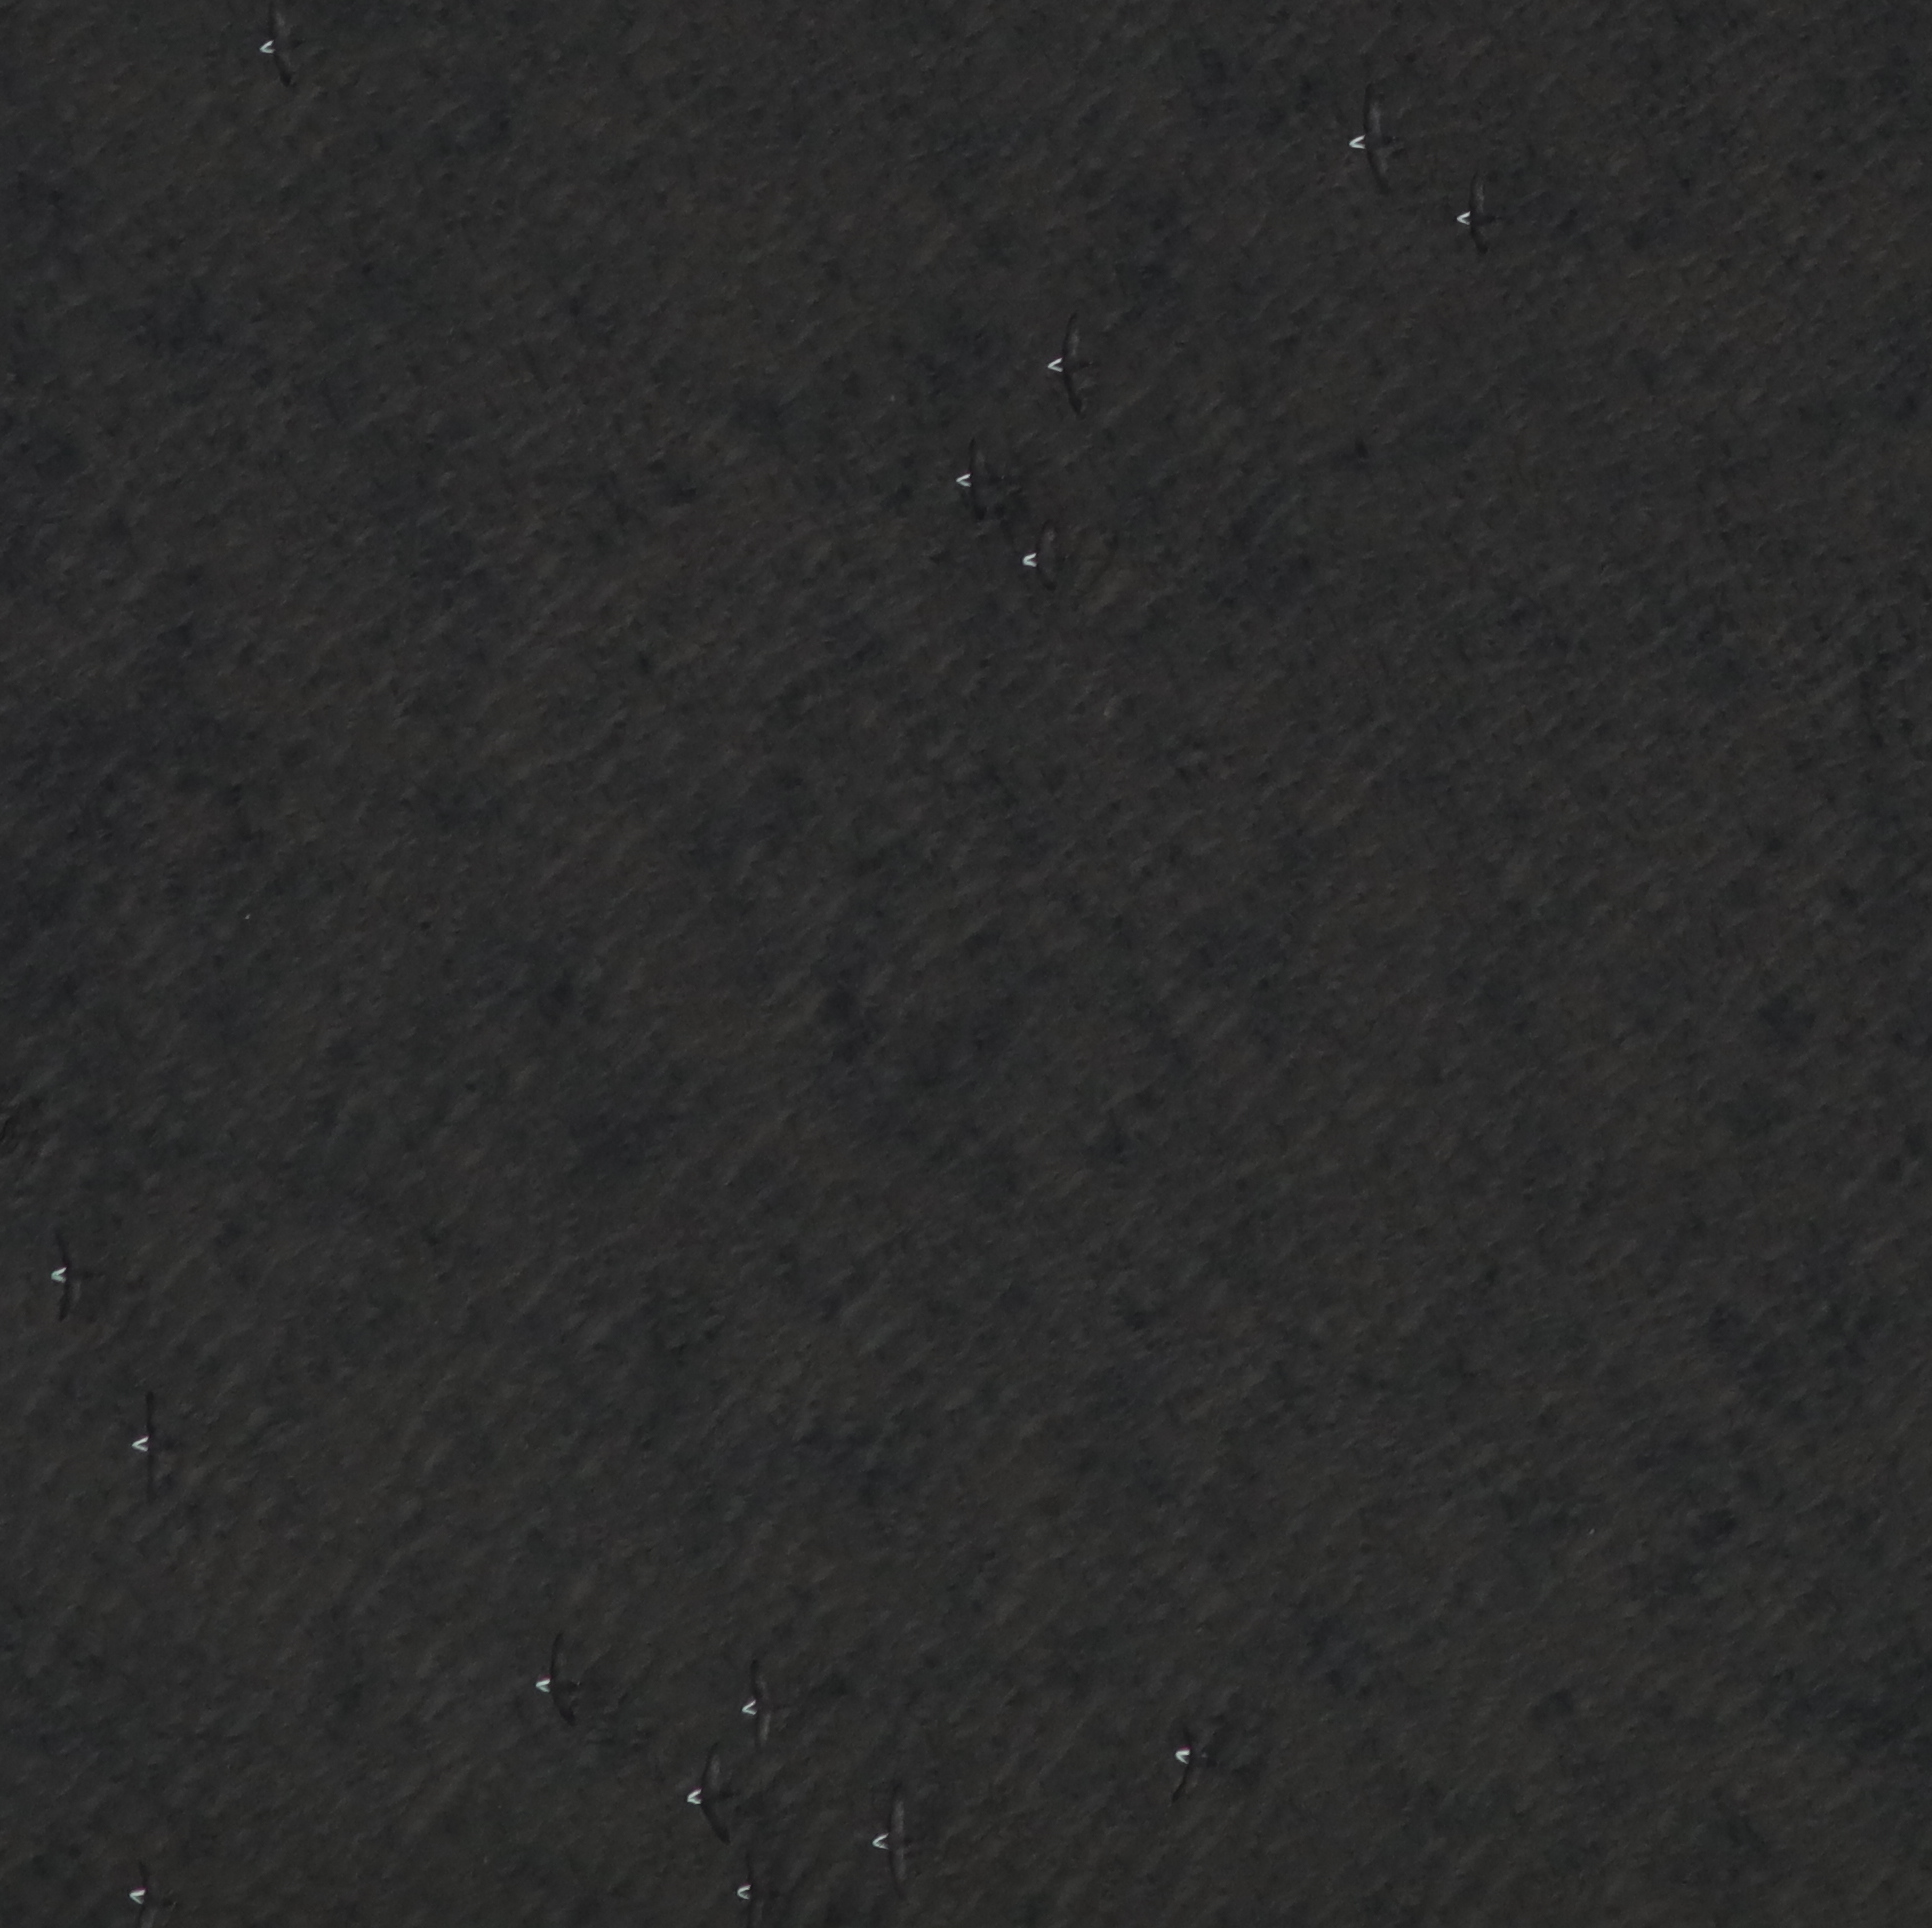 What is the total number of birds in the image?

15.